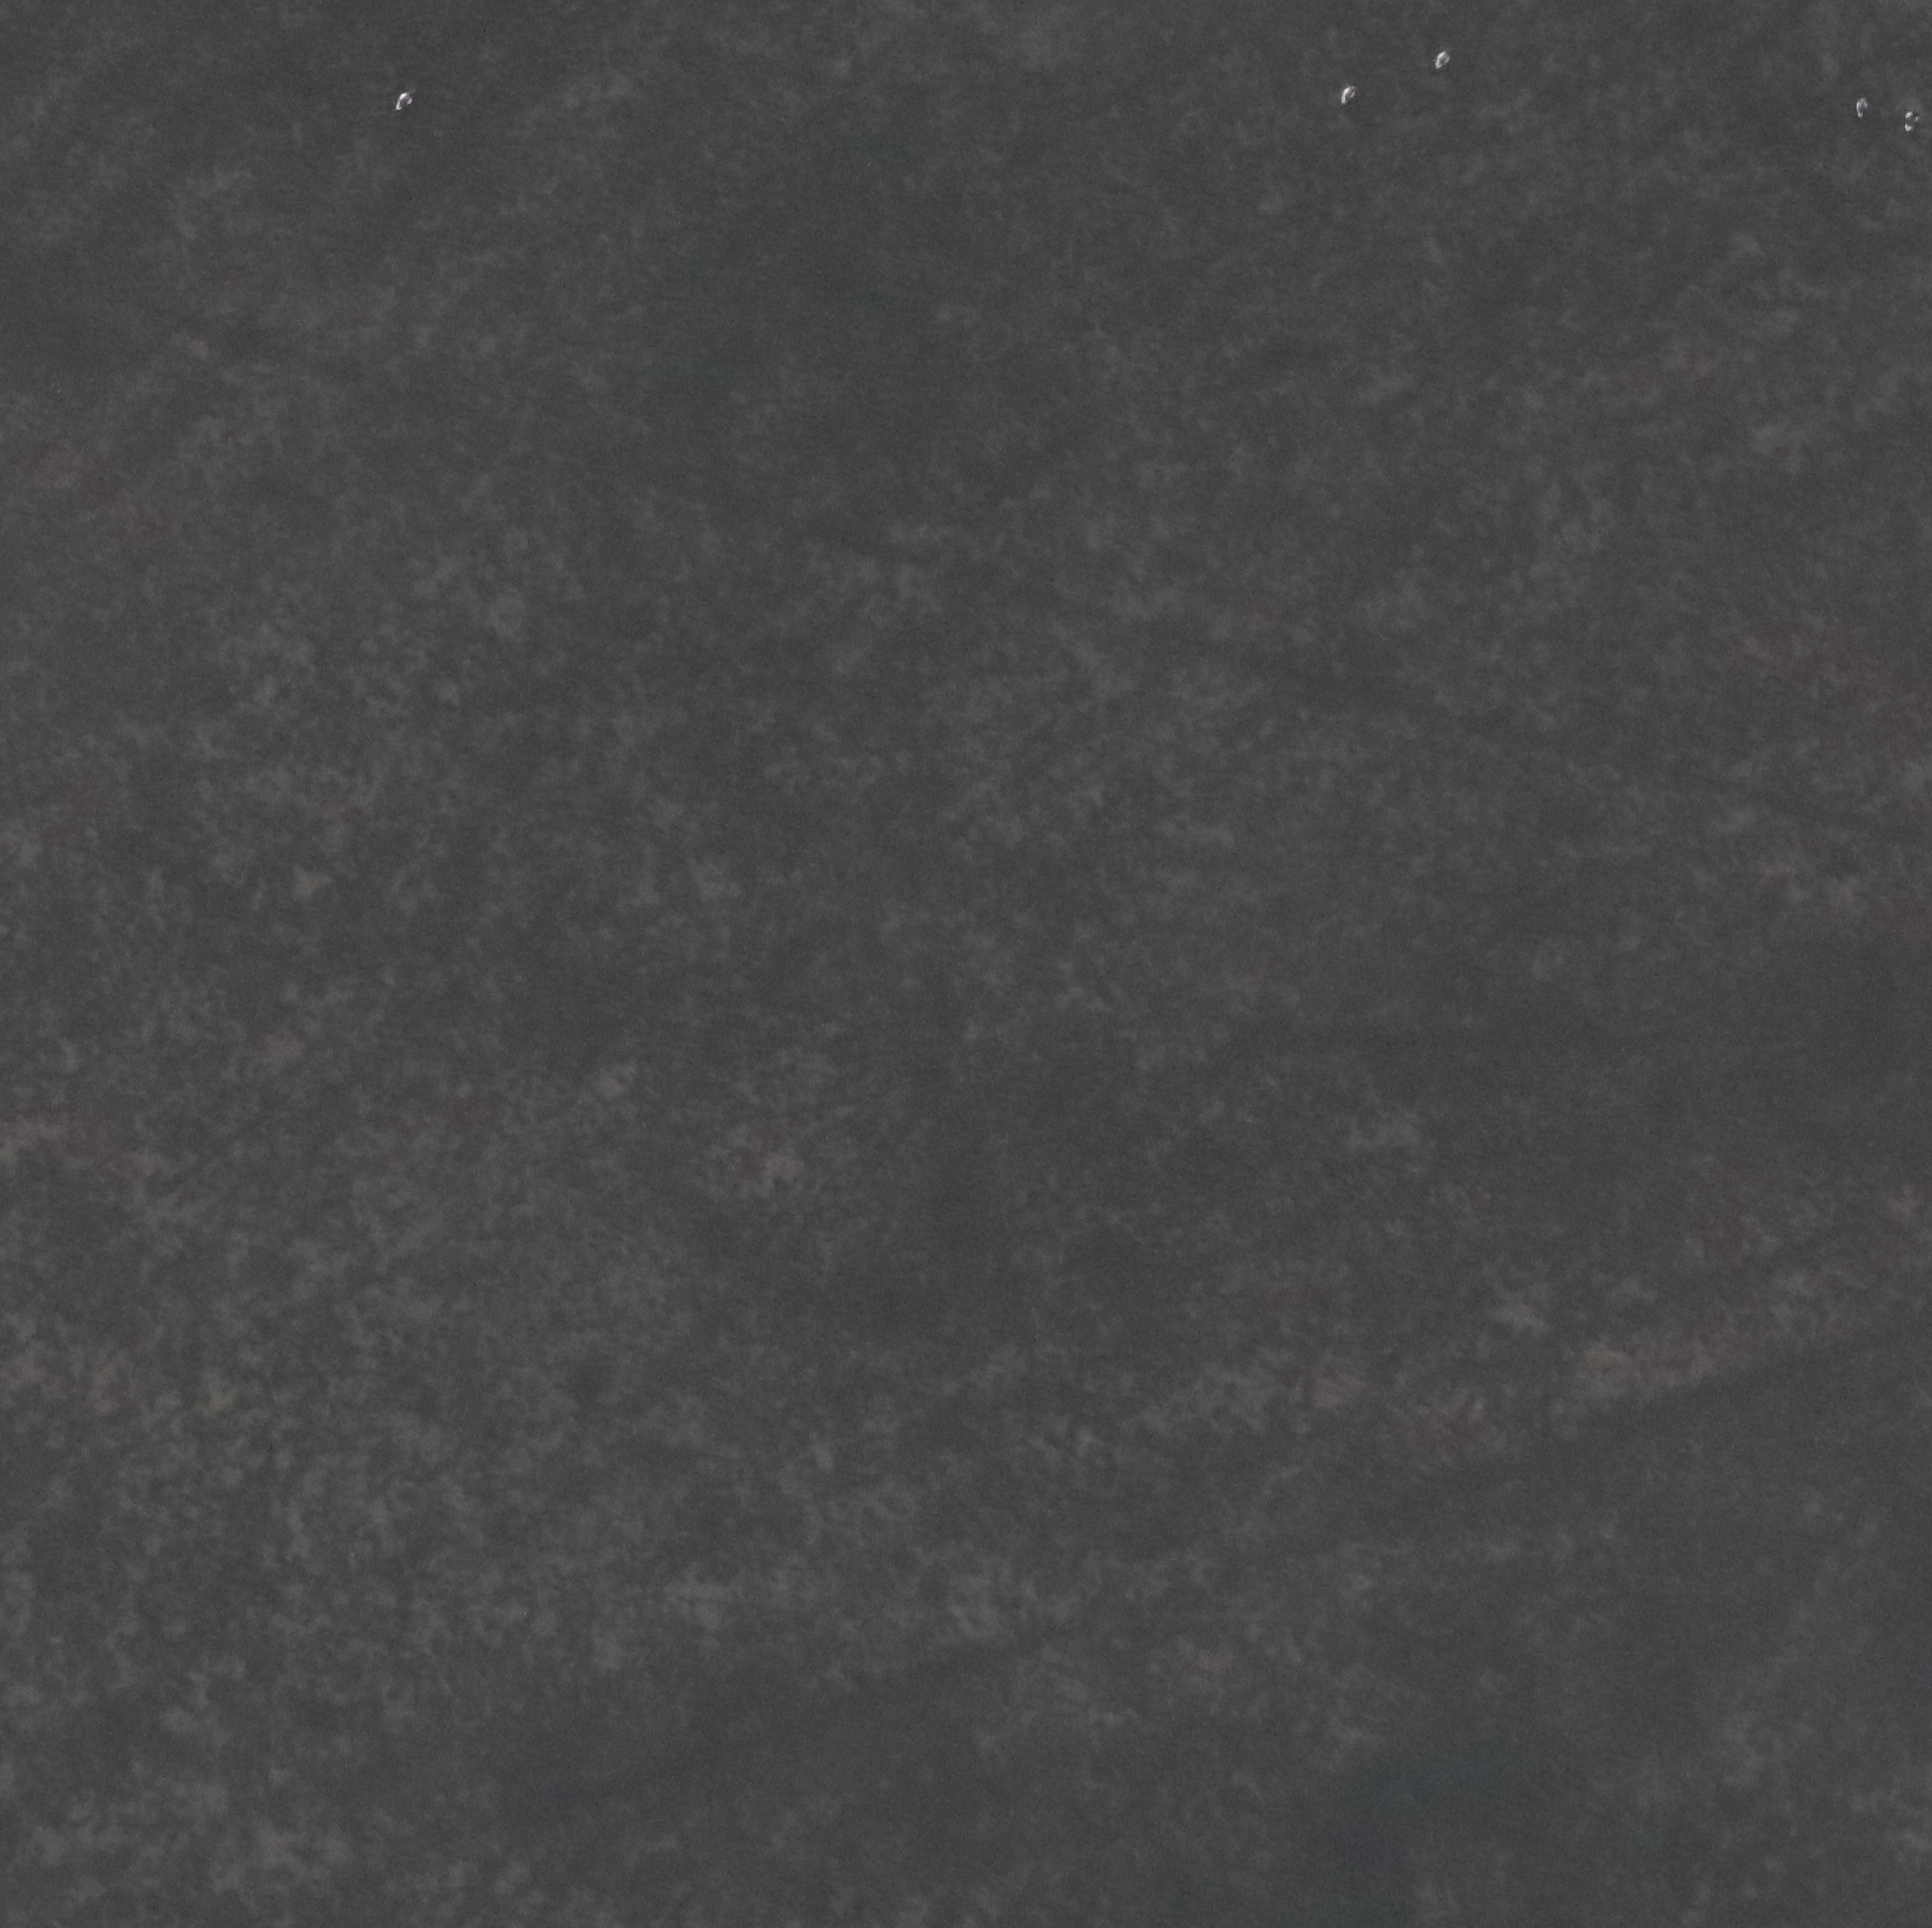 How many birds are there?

5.